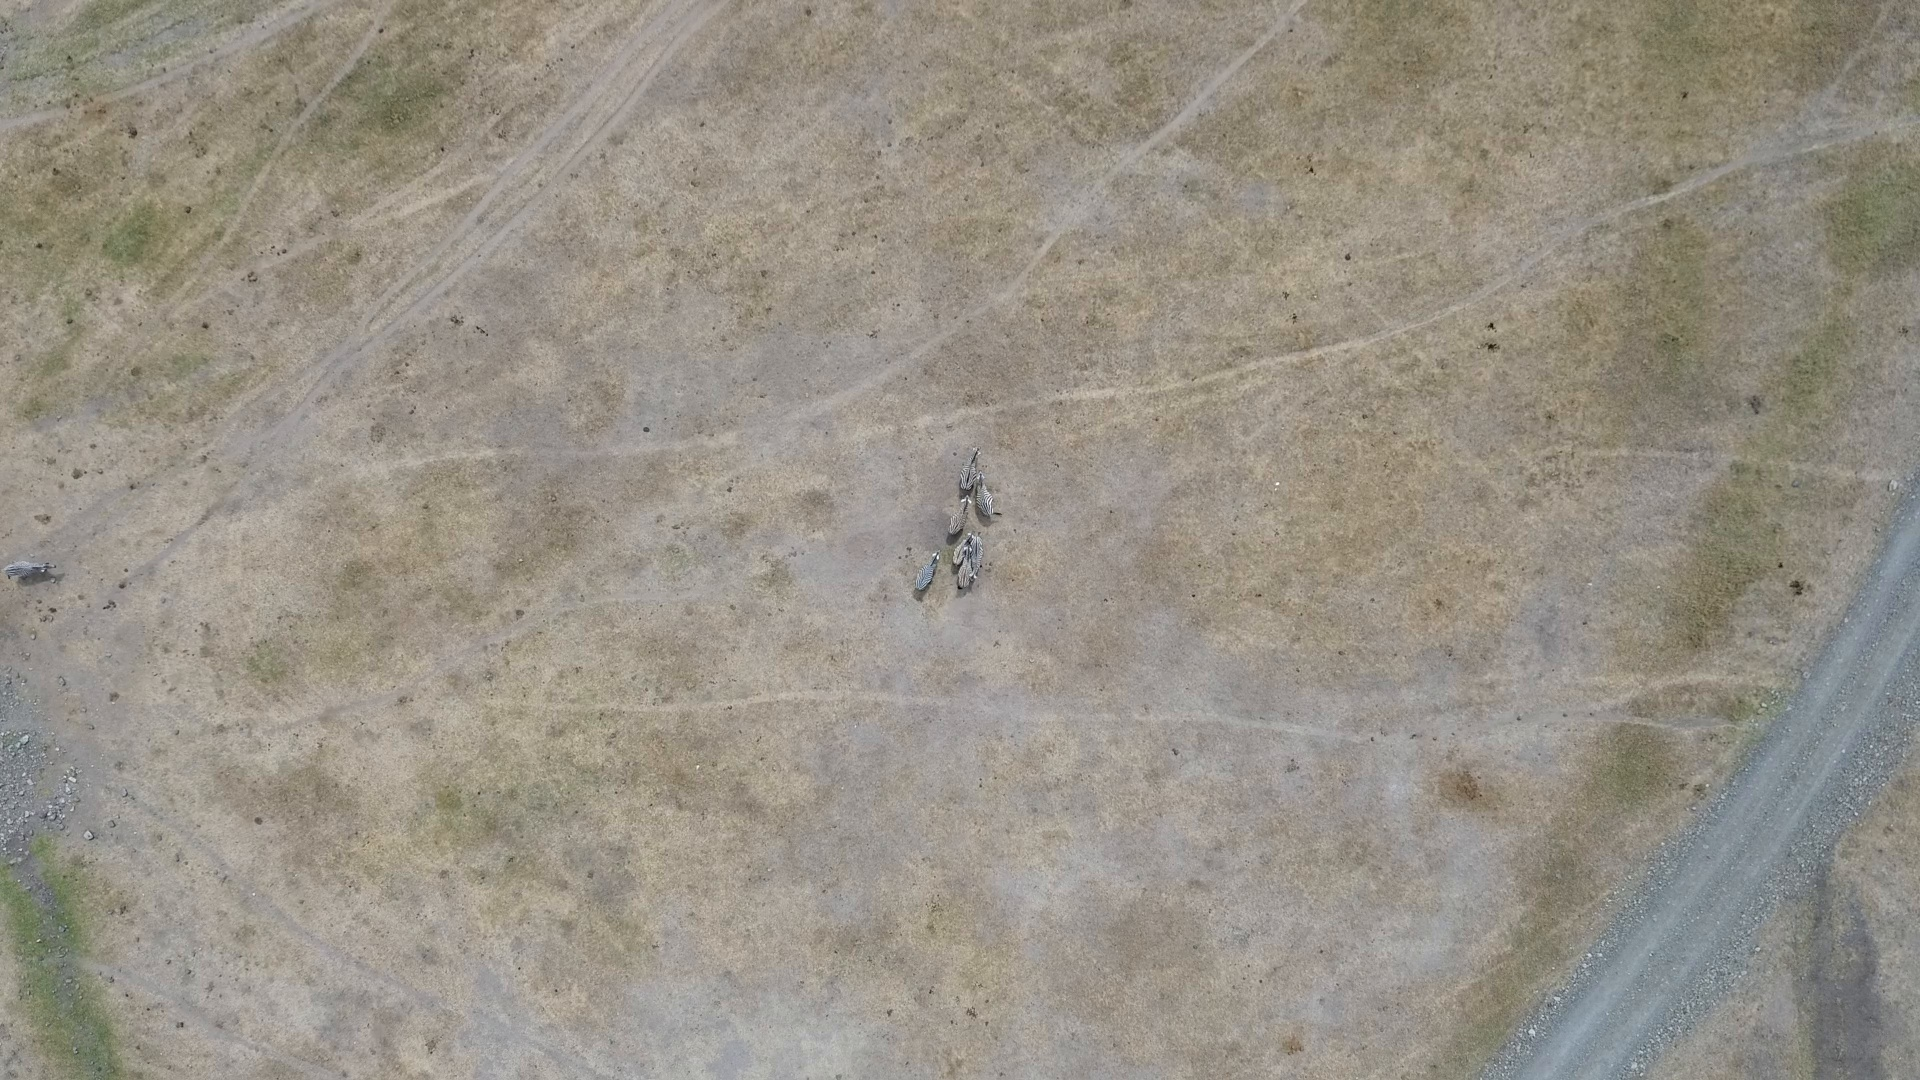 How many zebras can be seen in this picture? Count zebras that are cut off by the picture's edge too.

9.